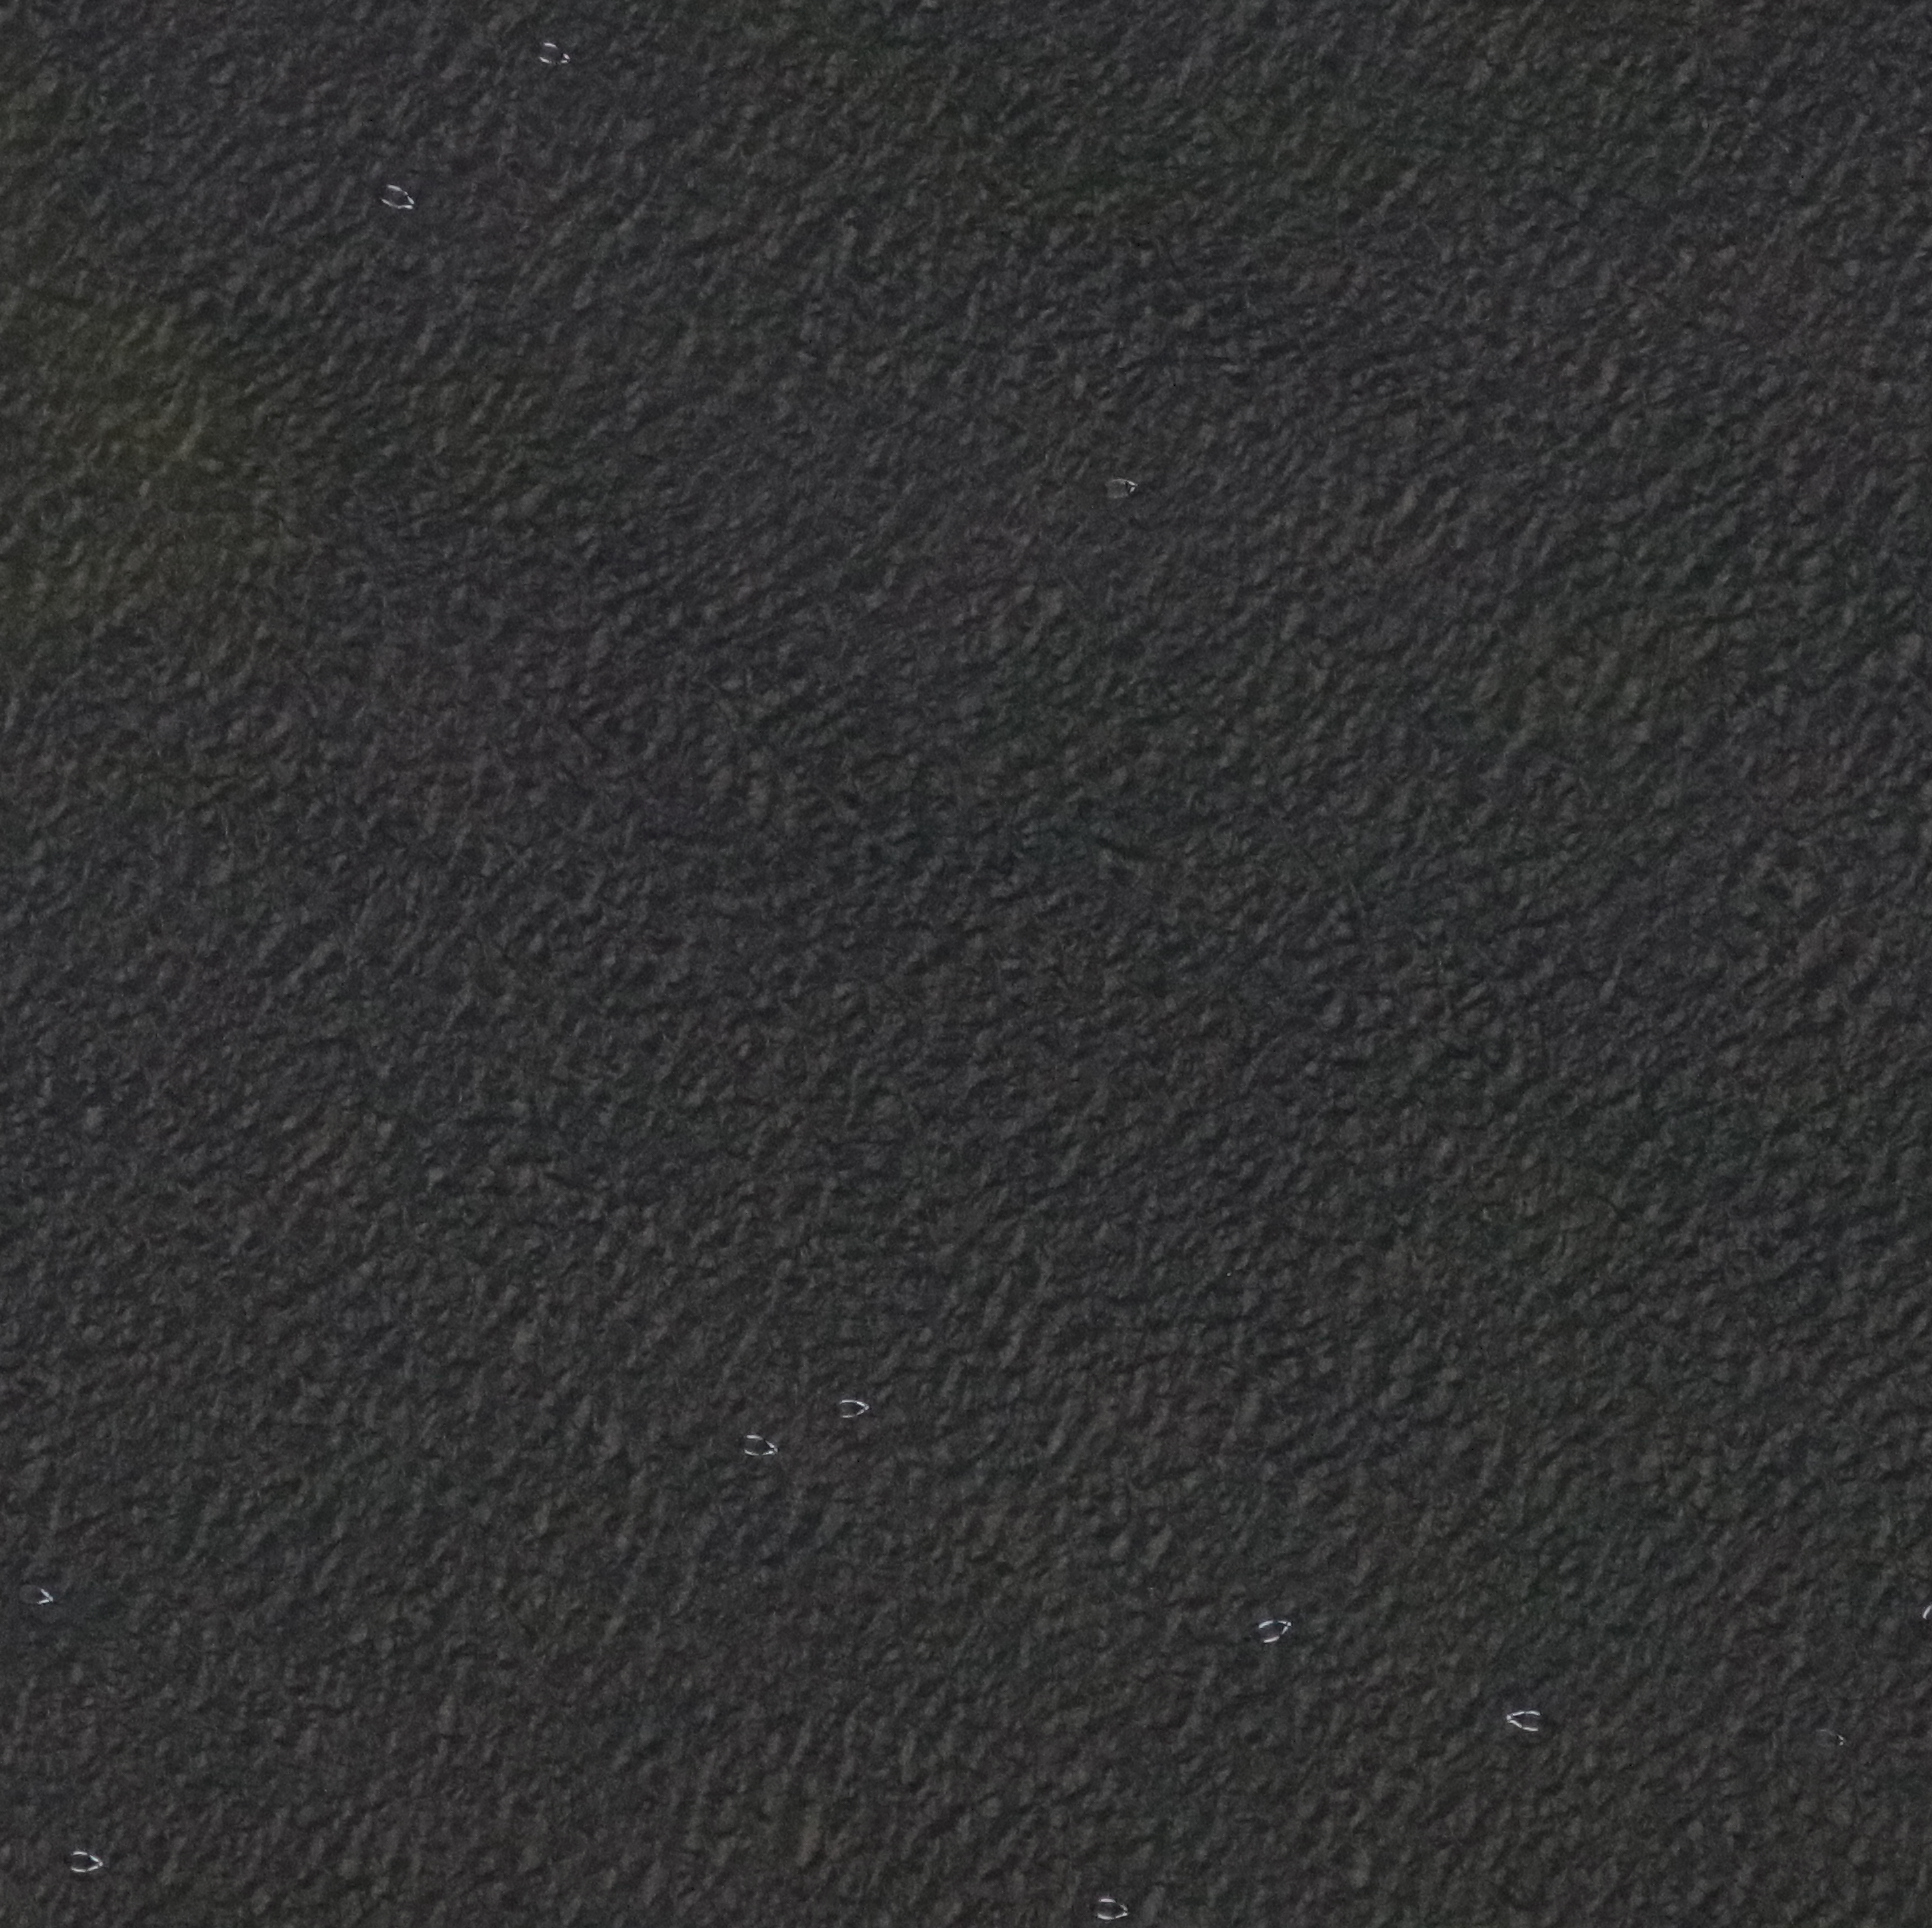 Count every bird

11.